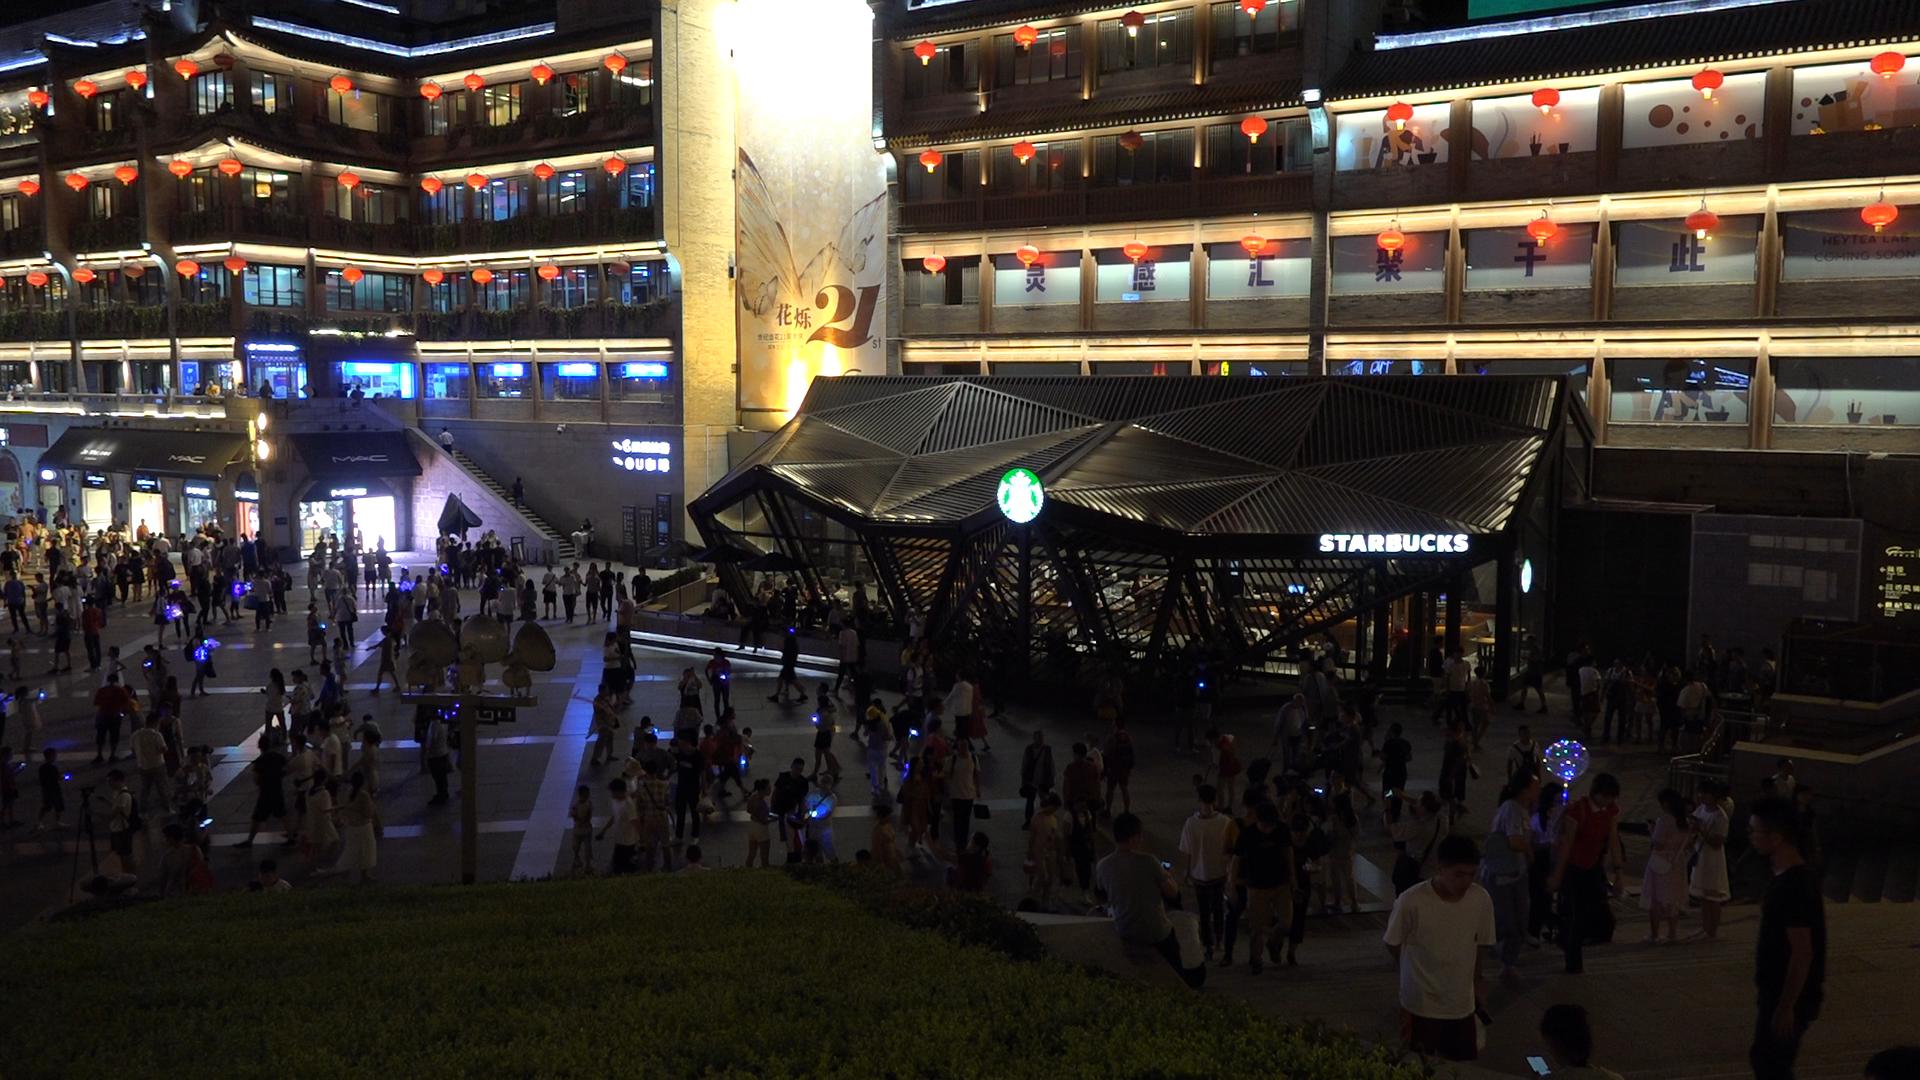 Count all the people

266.